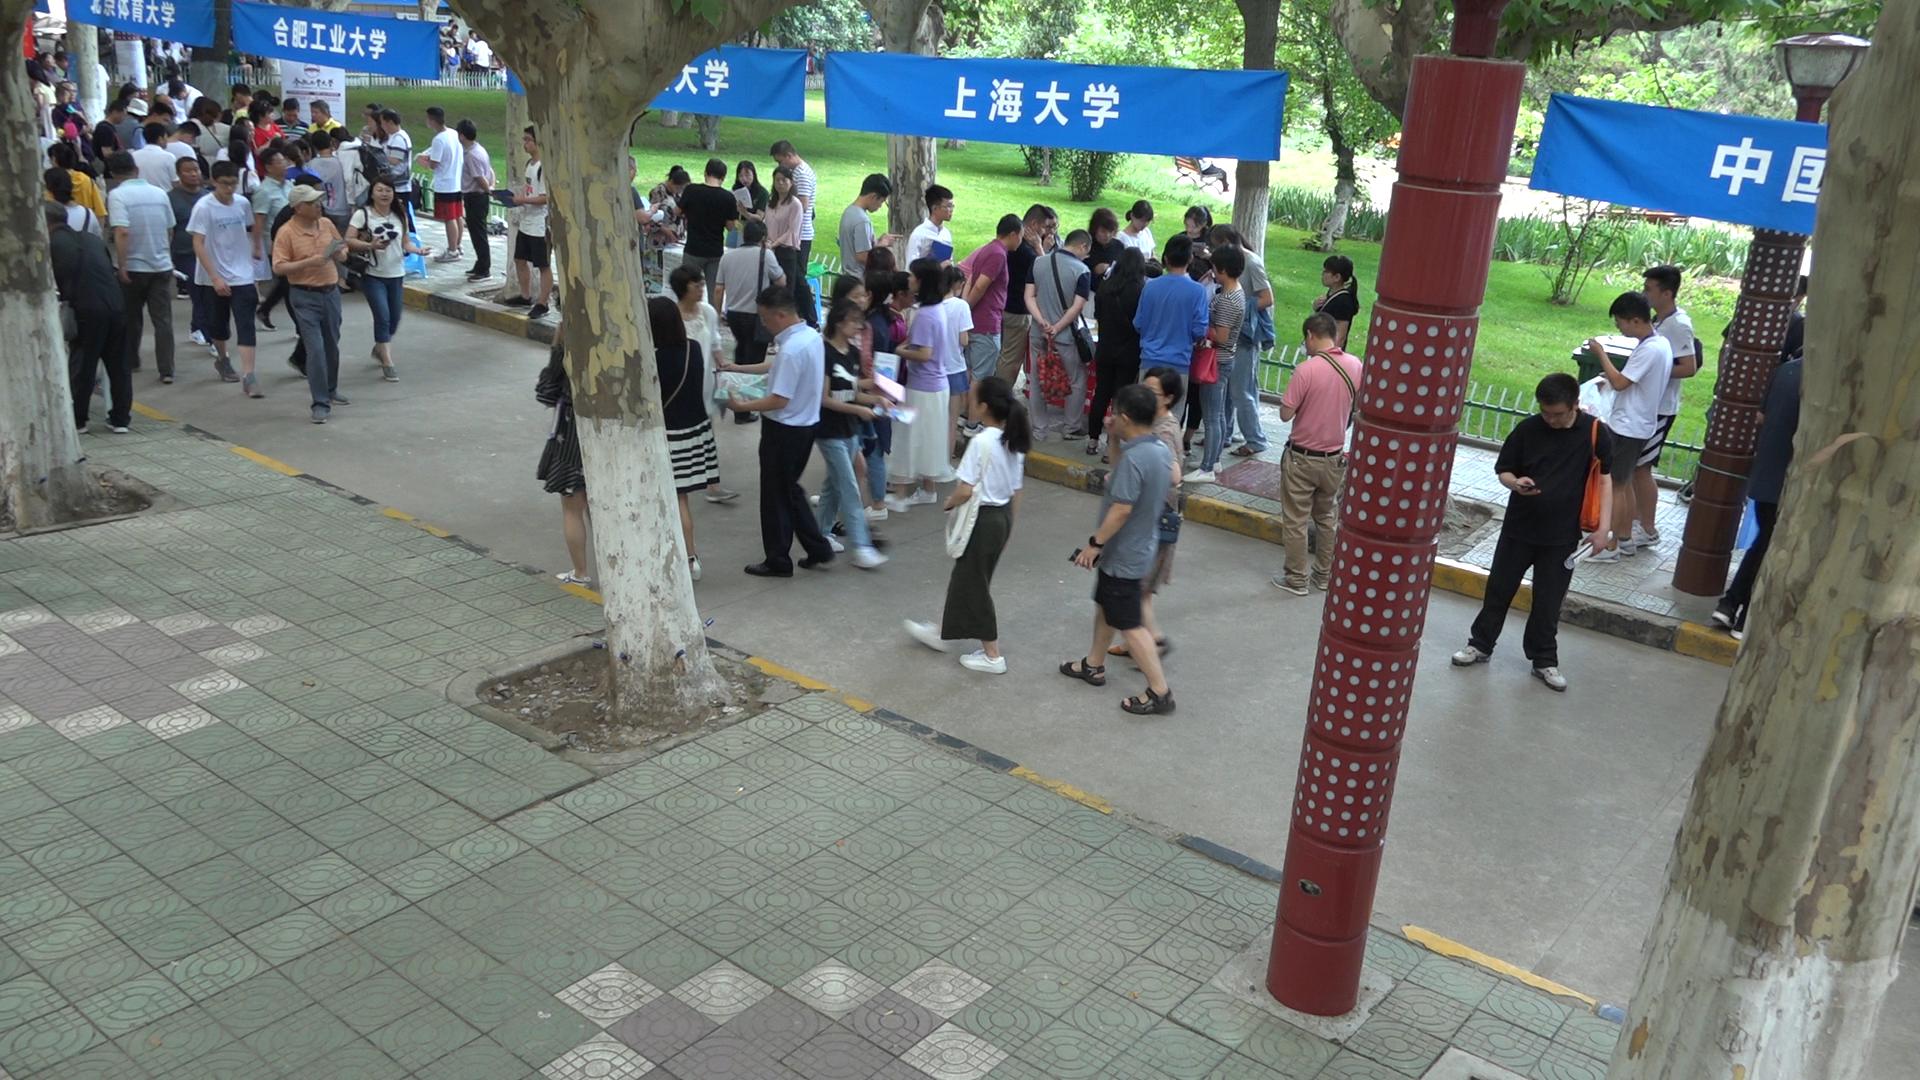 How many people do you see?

83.